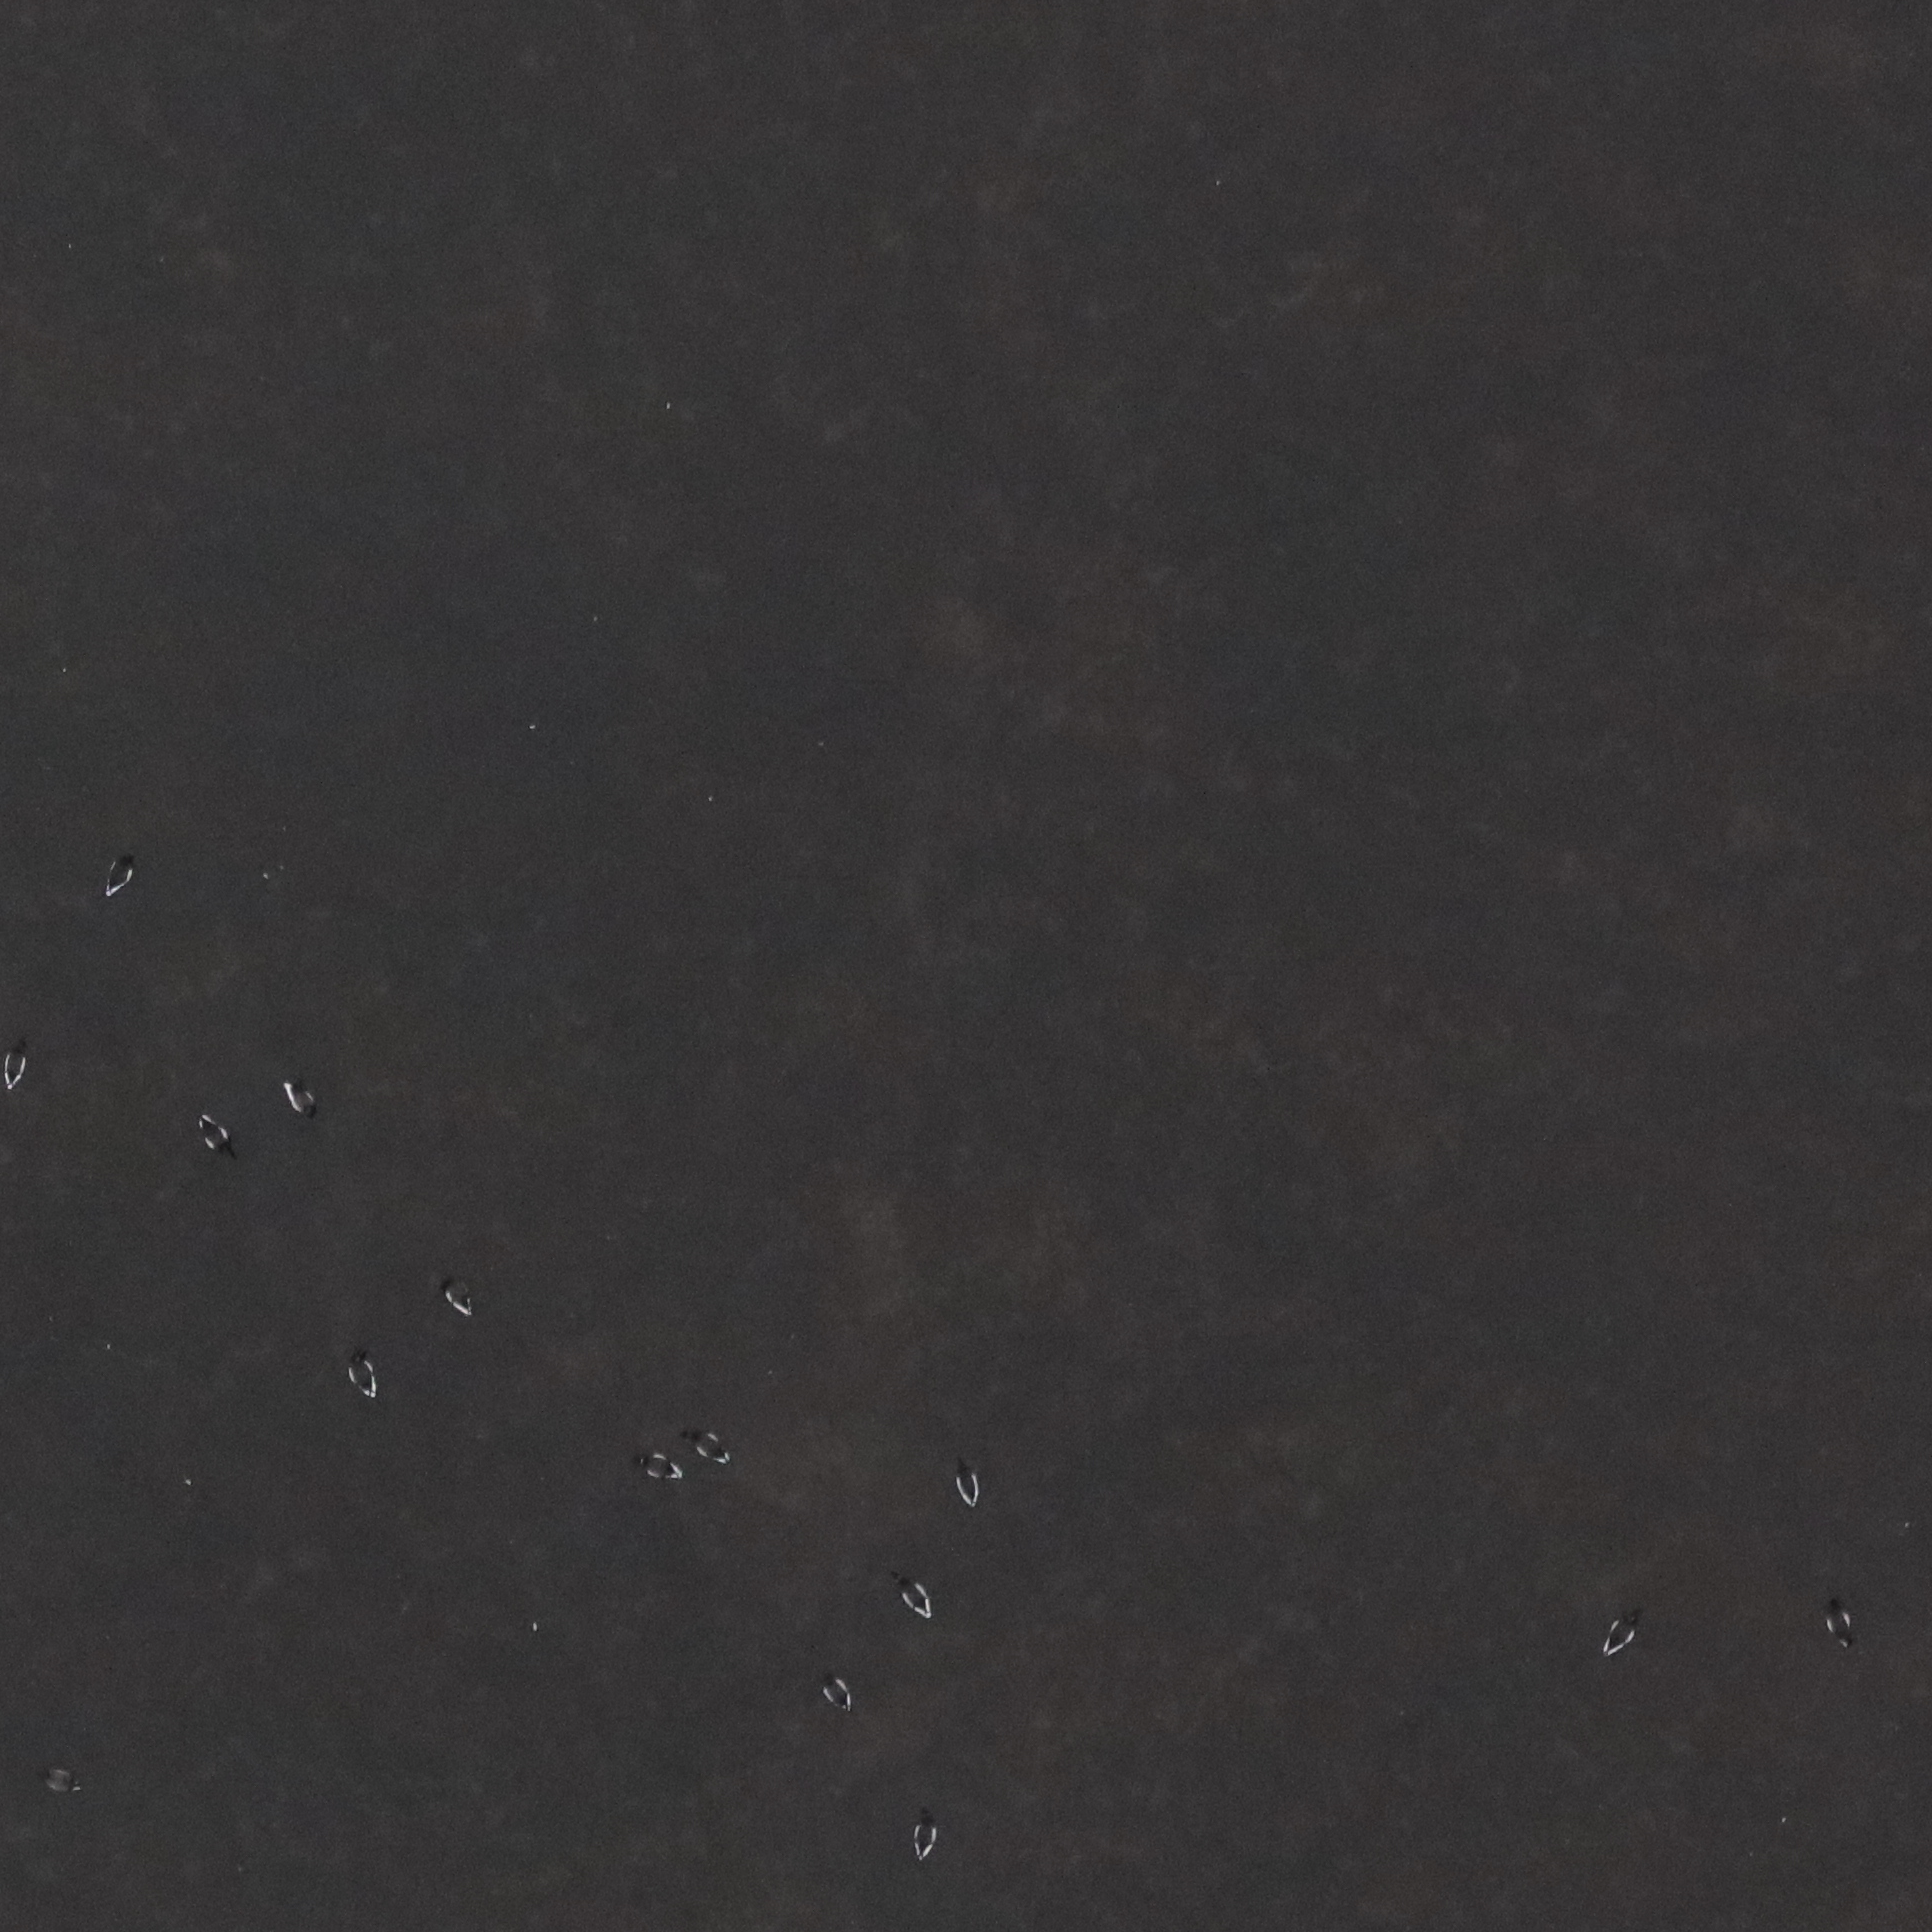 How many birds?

15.